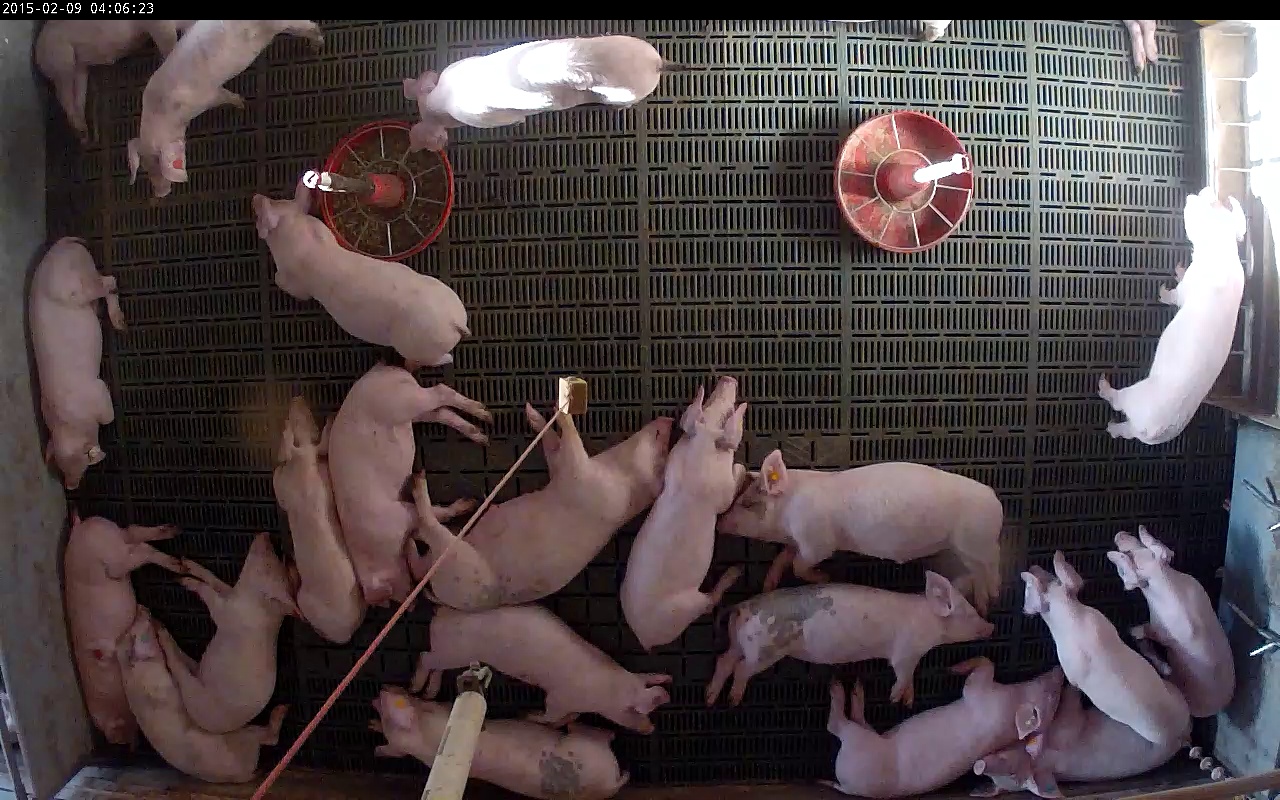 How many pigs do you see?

21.